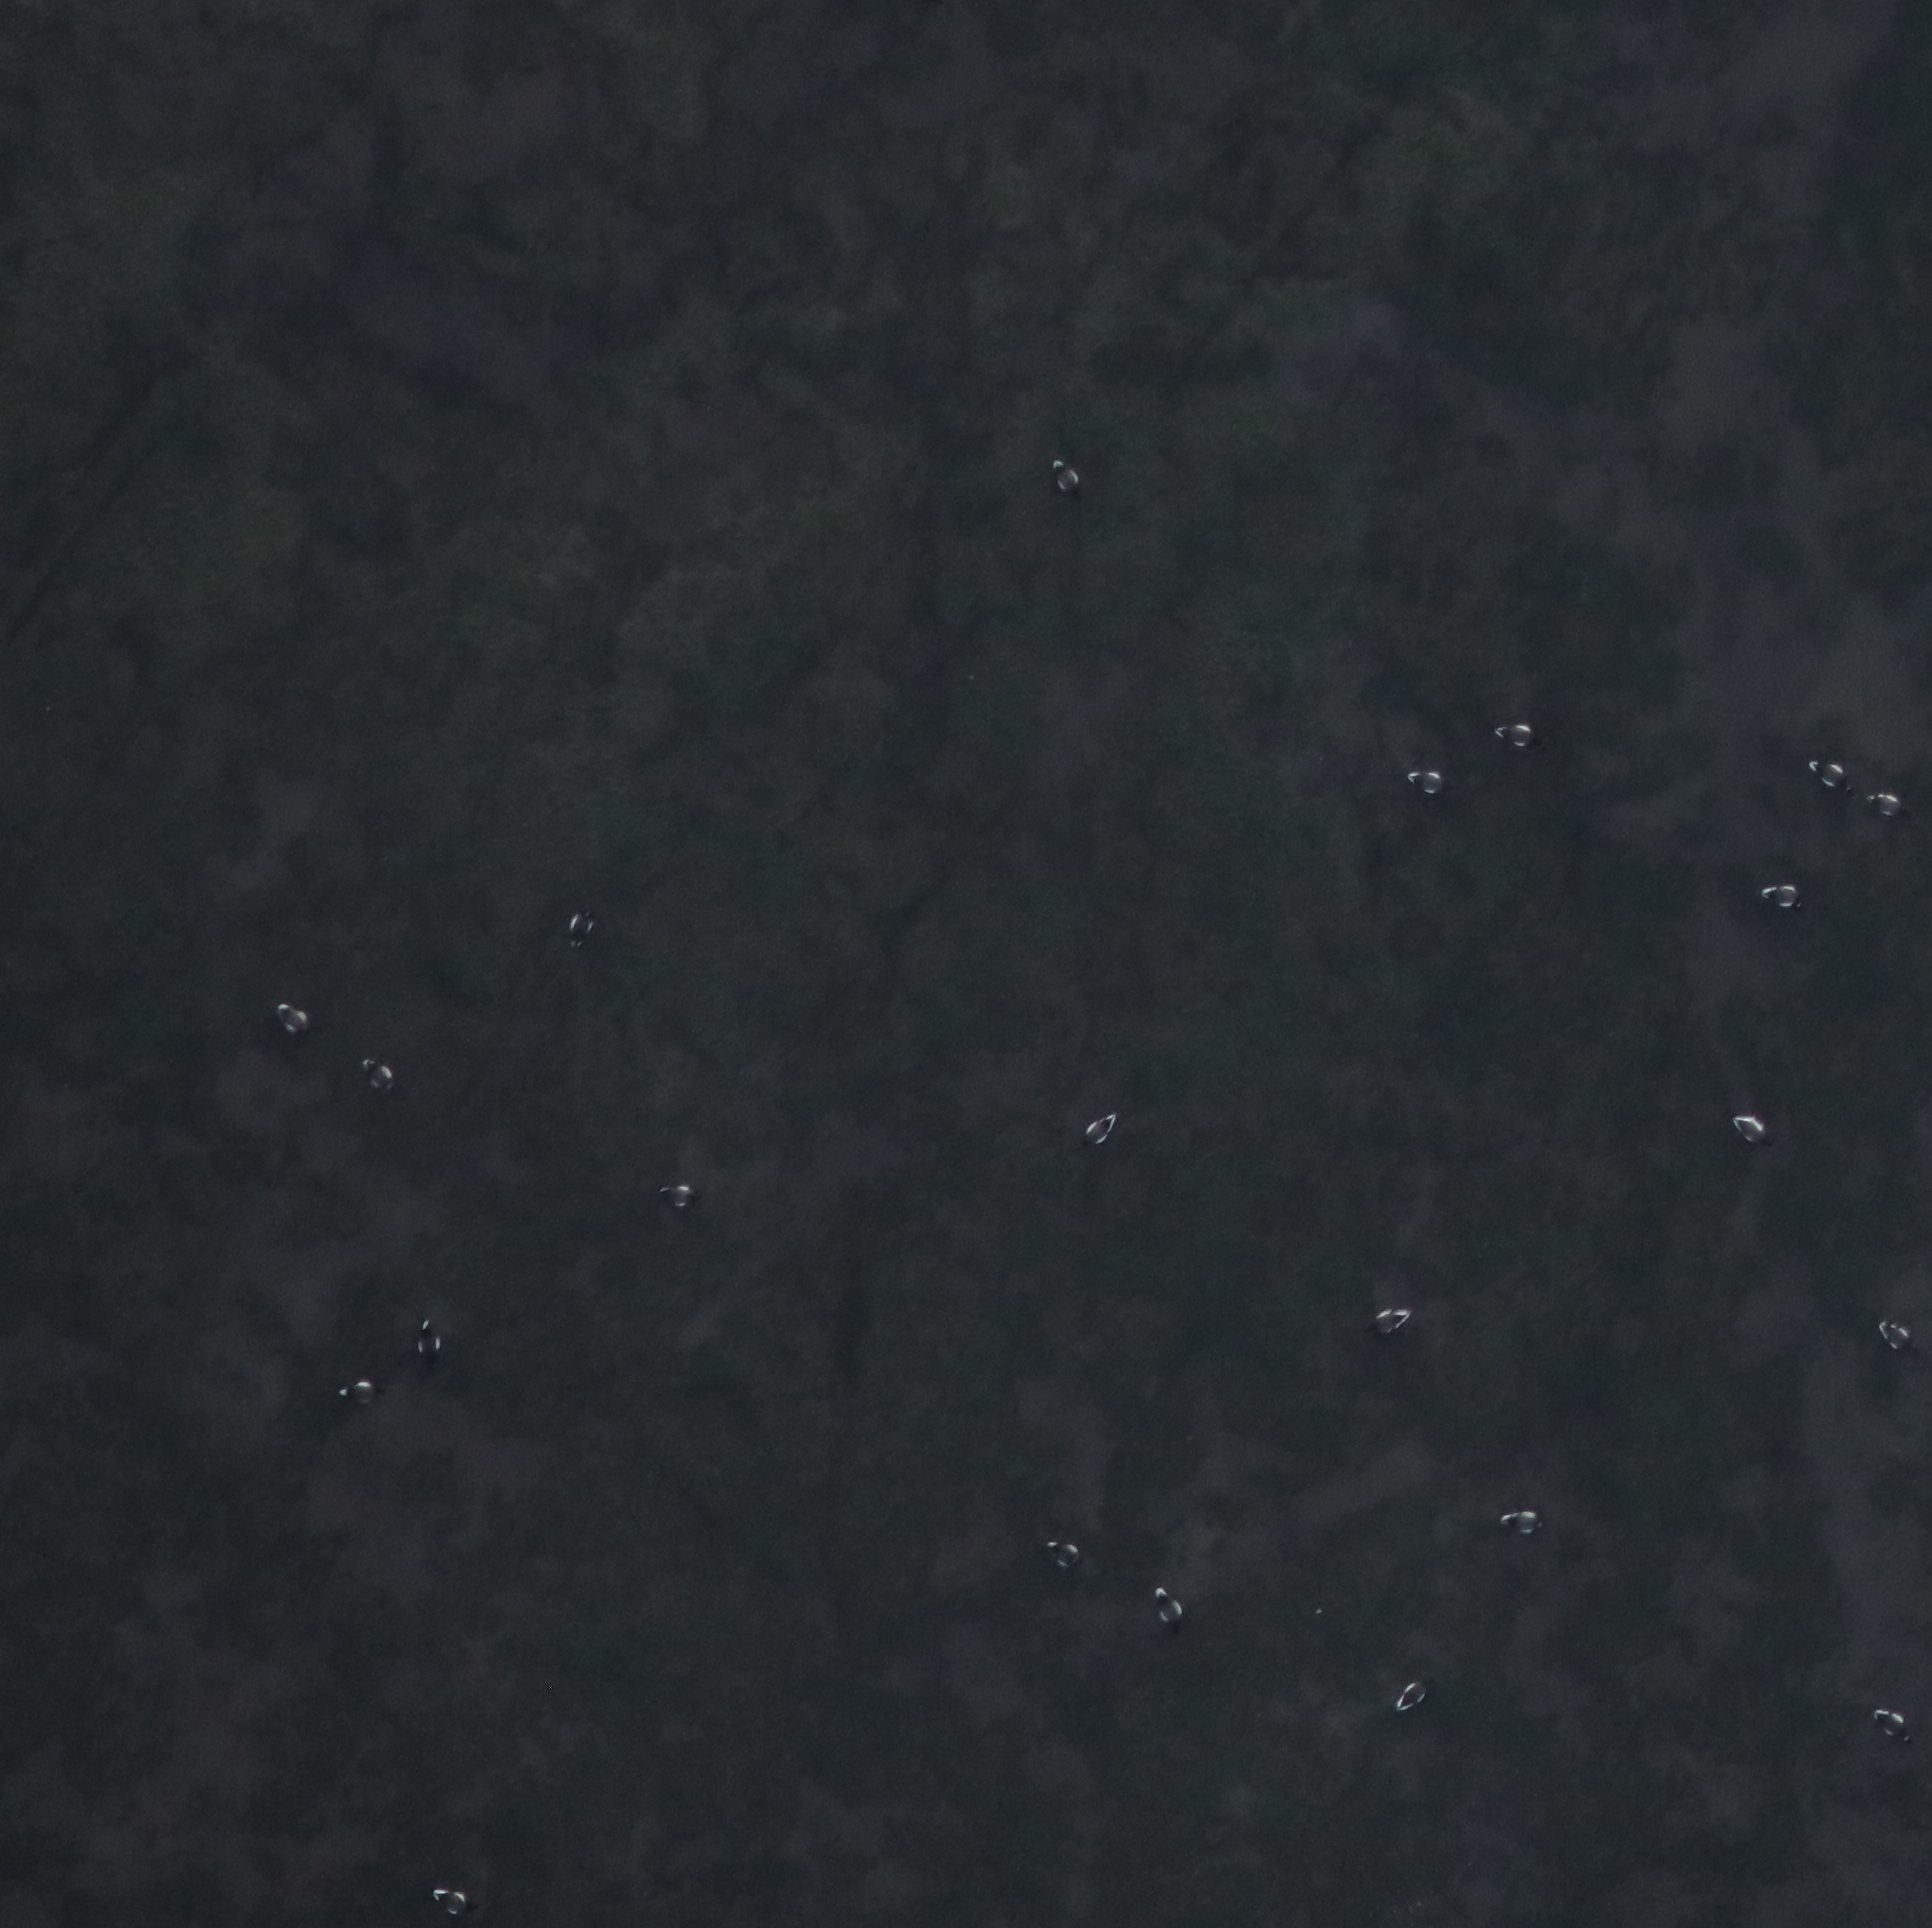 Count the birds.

22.